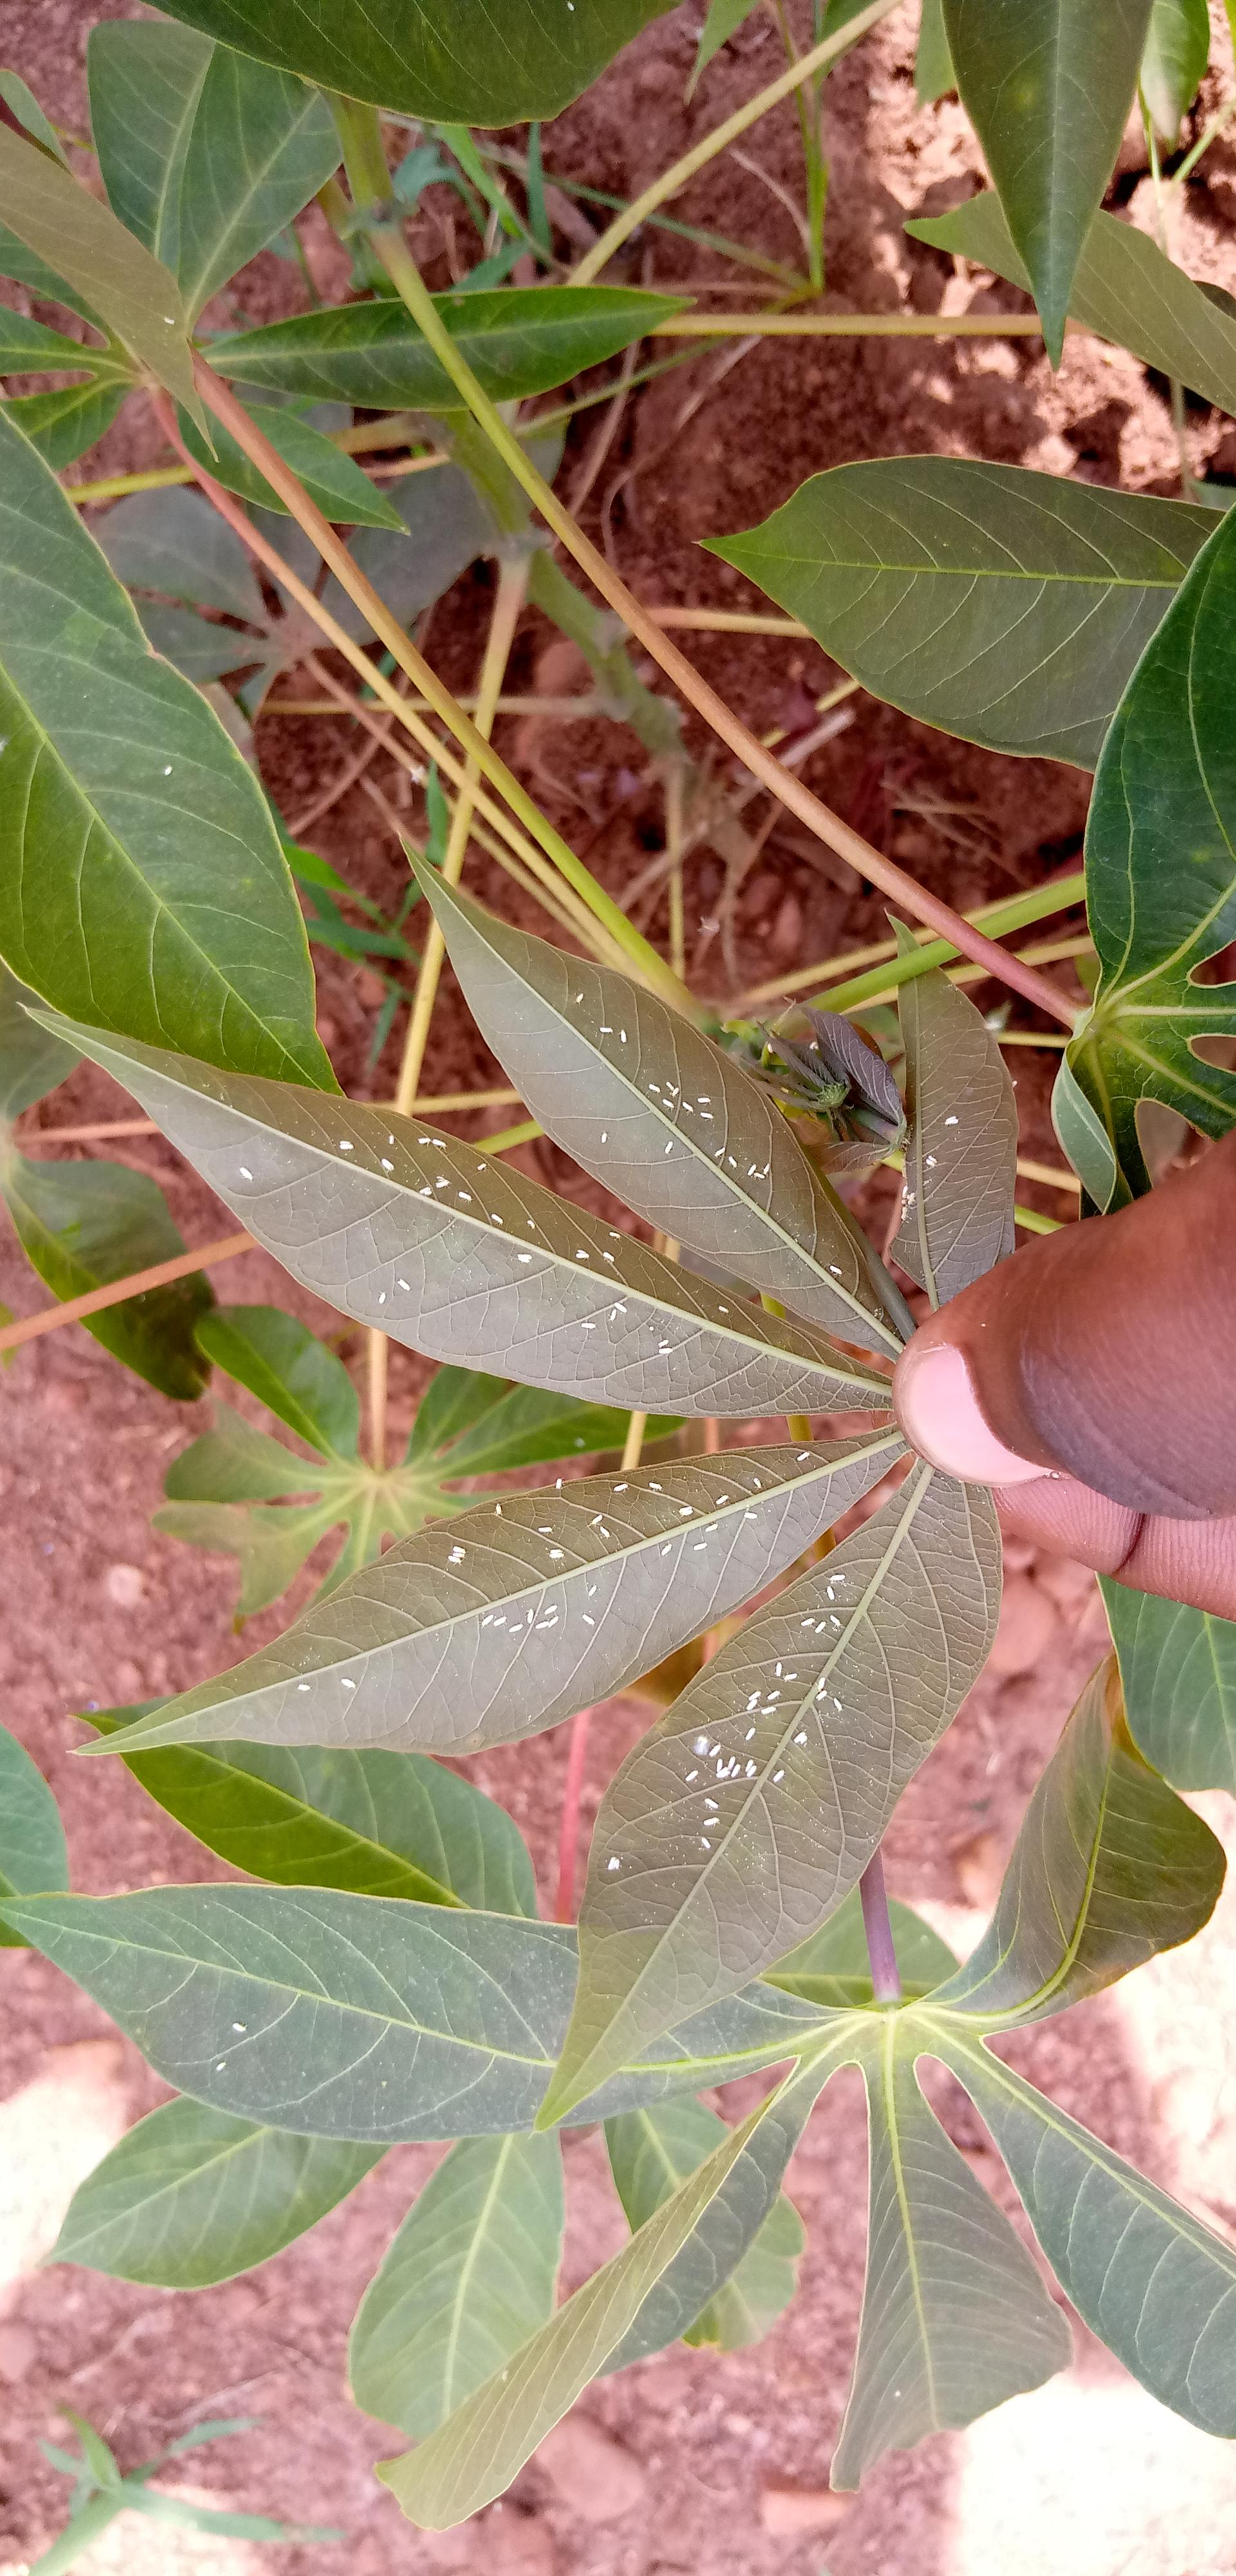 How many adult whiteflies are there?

119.